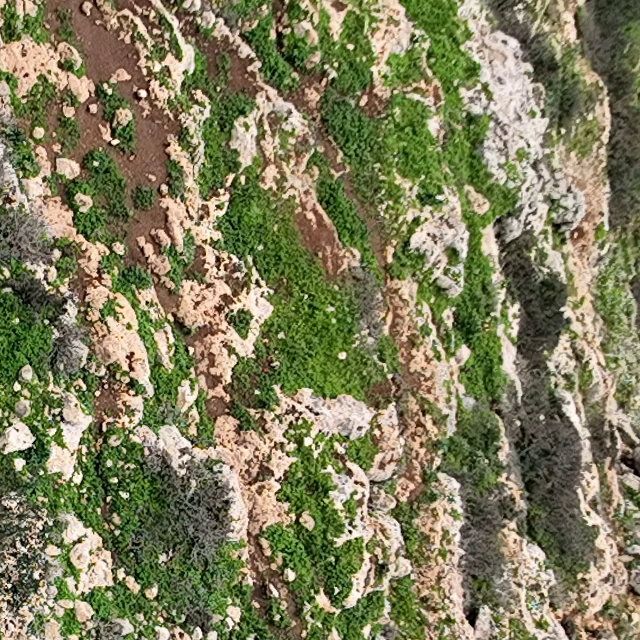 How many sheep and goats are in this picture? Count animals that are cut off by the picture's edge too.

0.